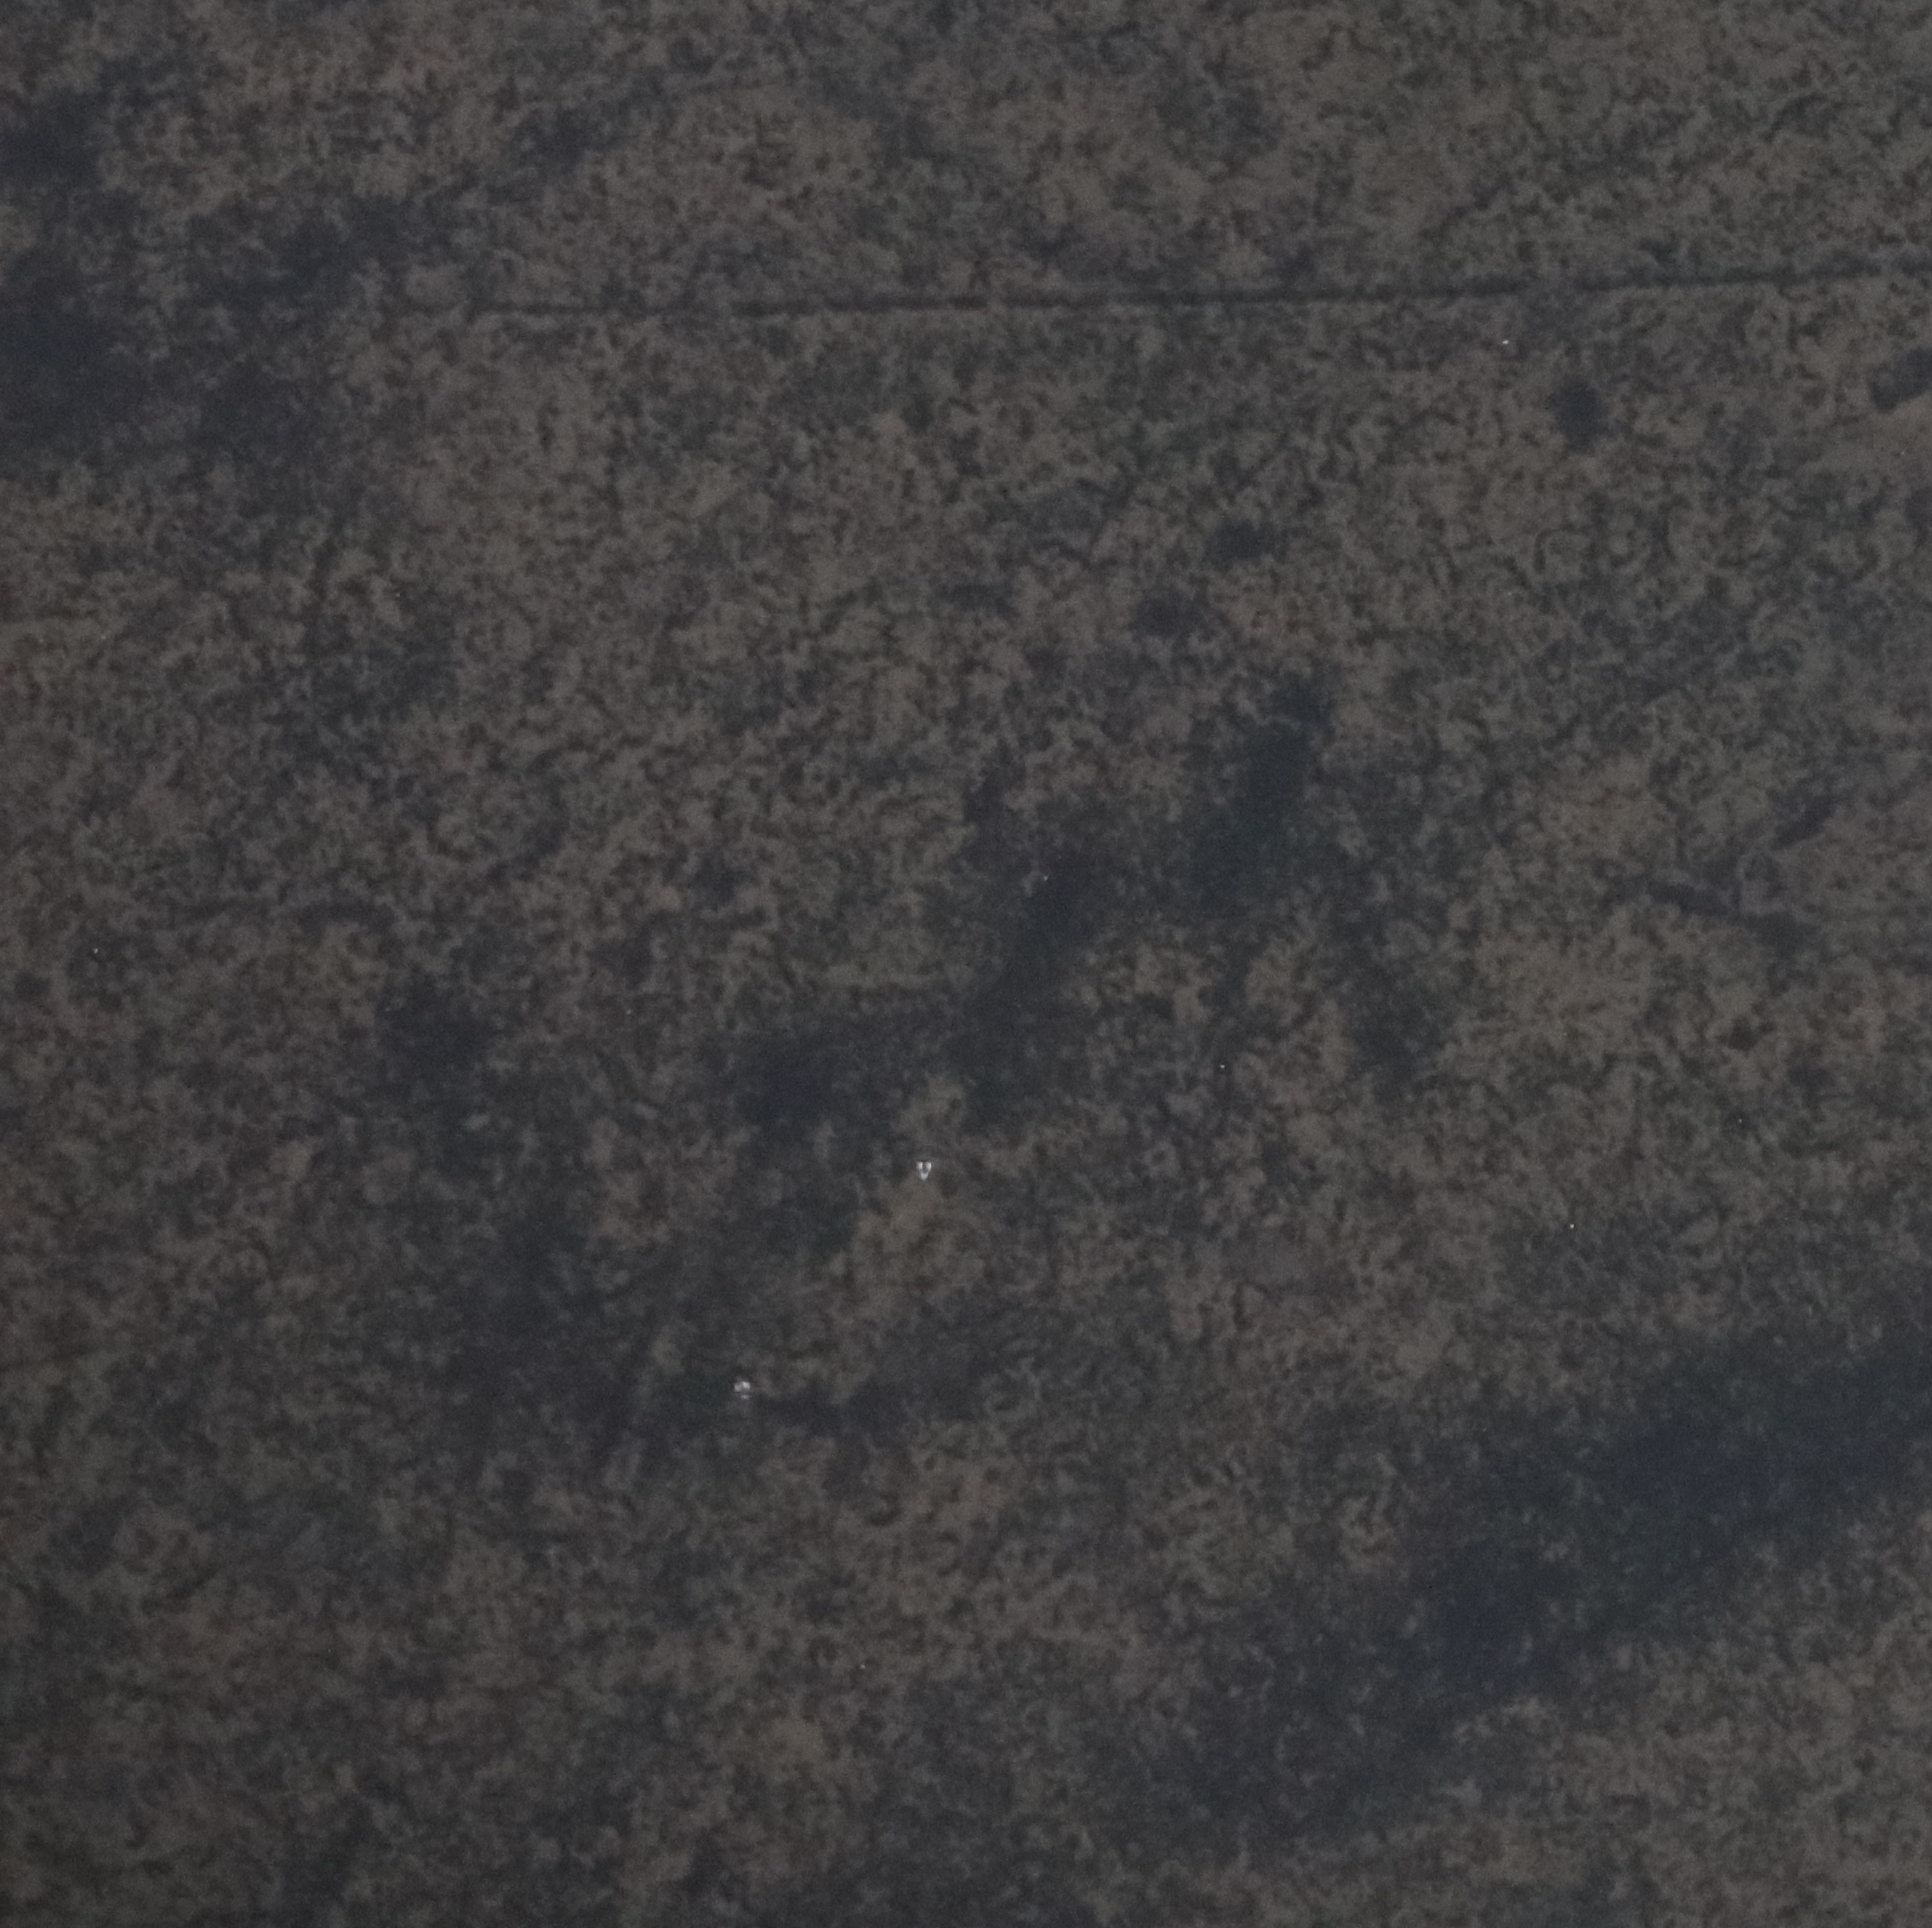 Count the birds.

2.